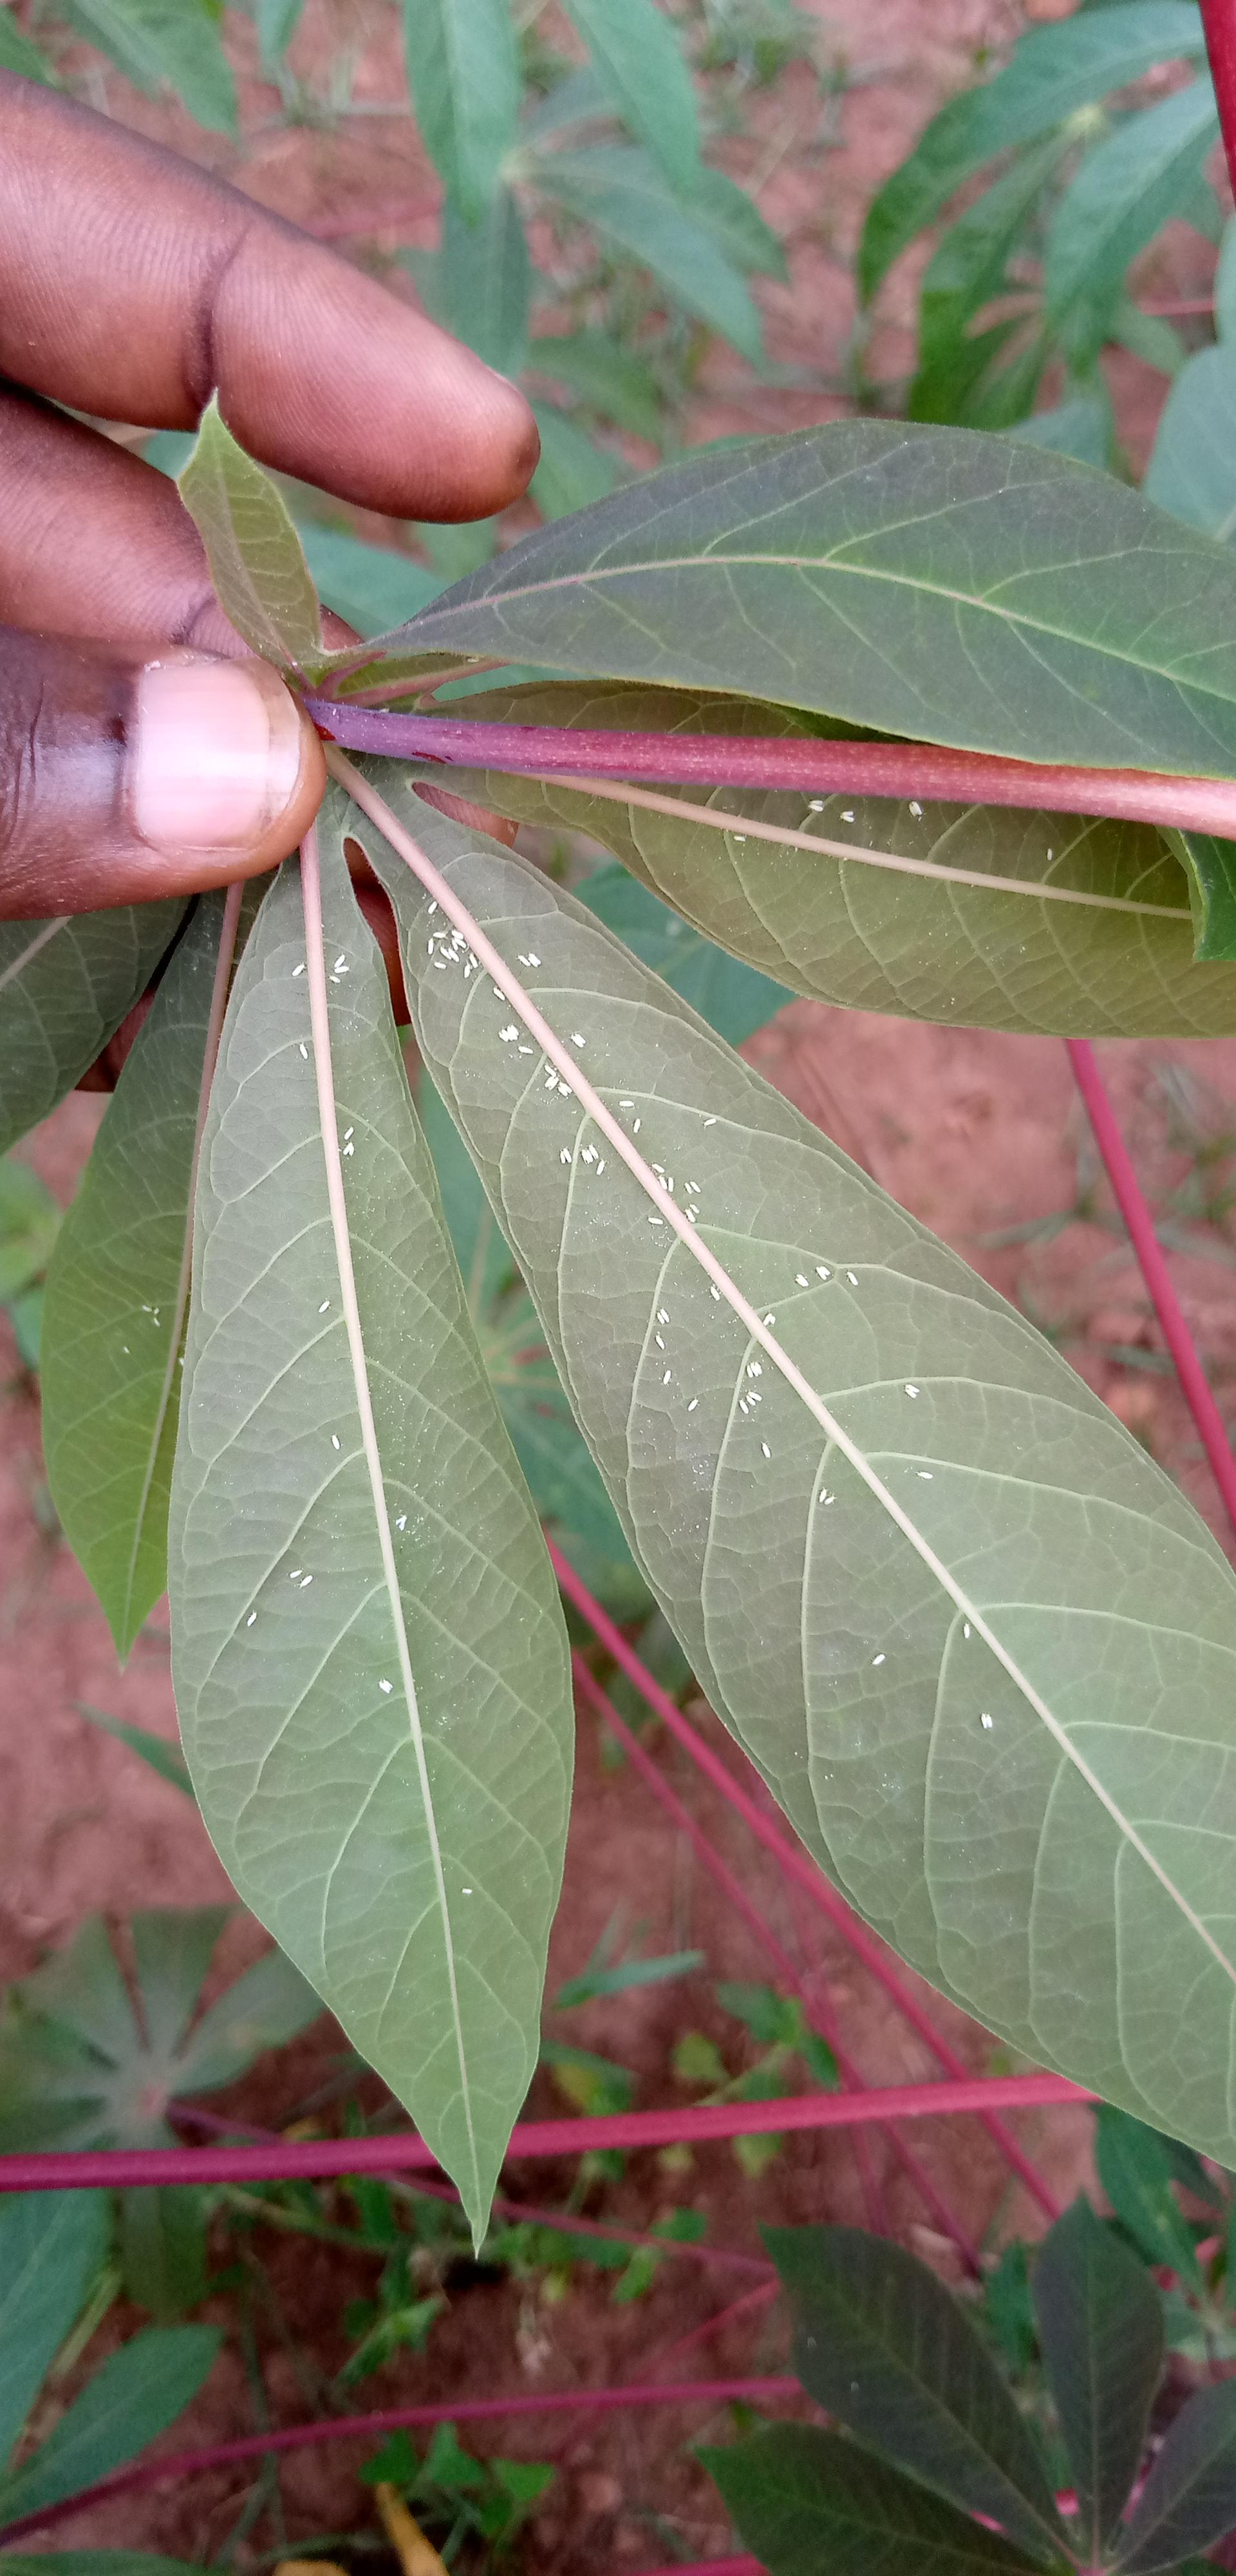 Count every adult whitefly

103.